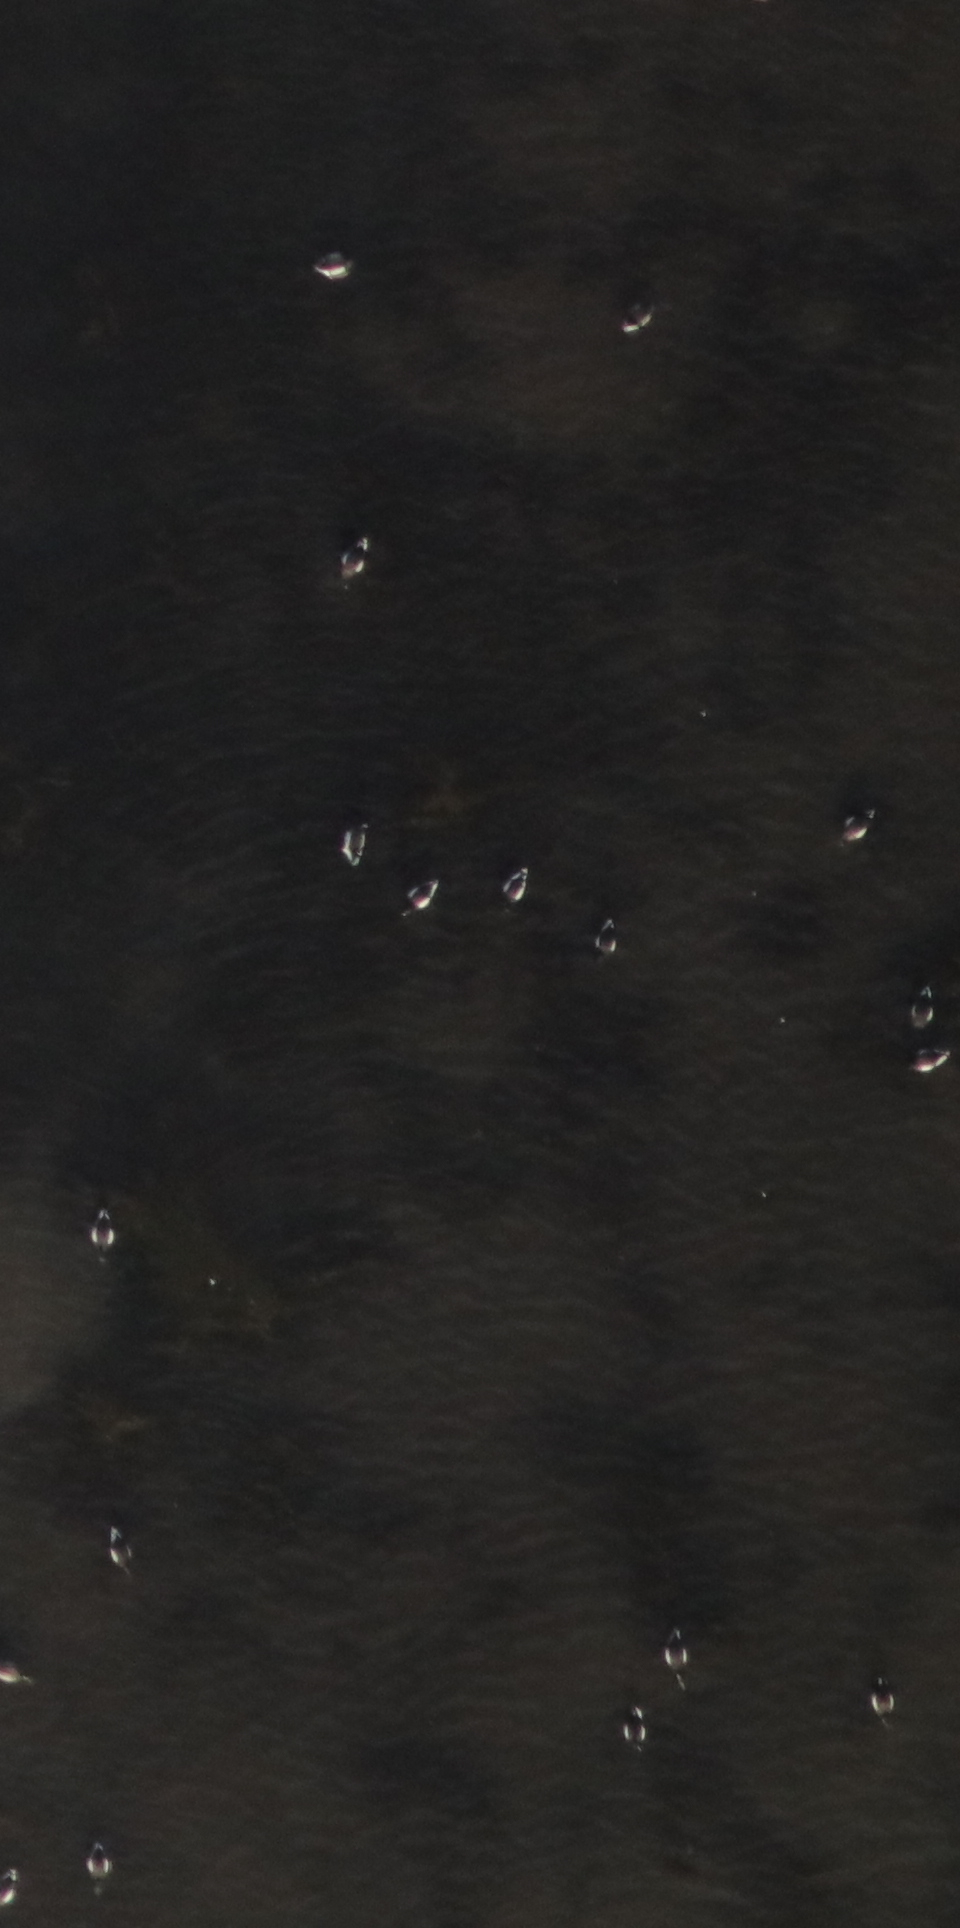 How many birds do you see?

18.